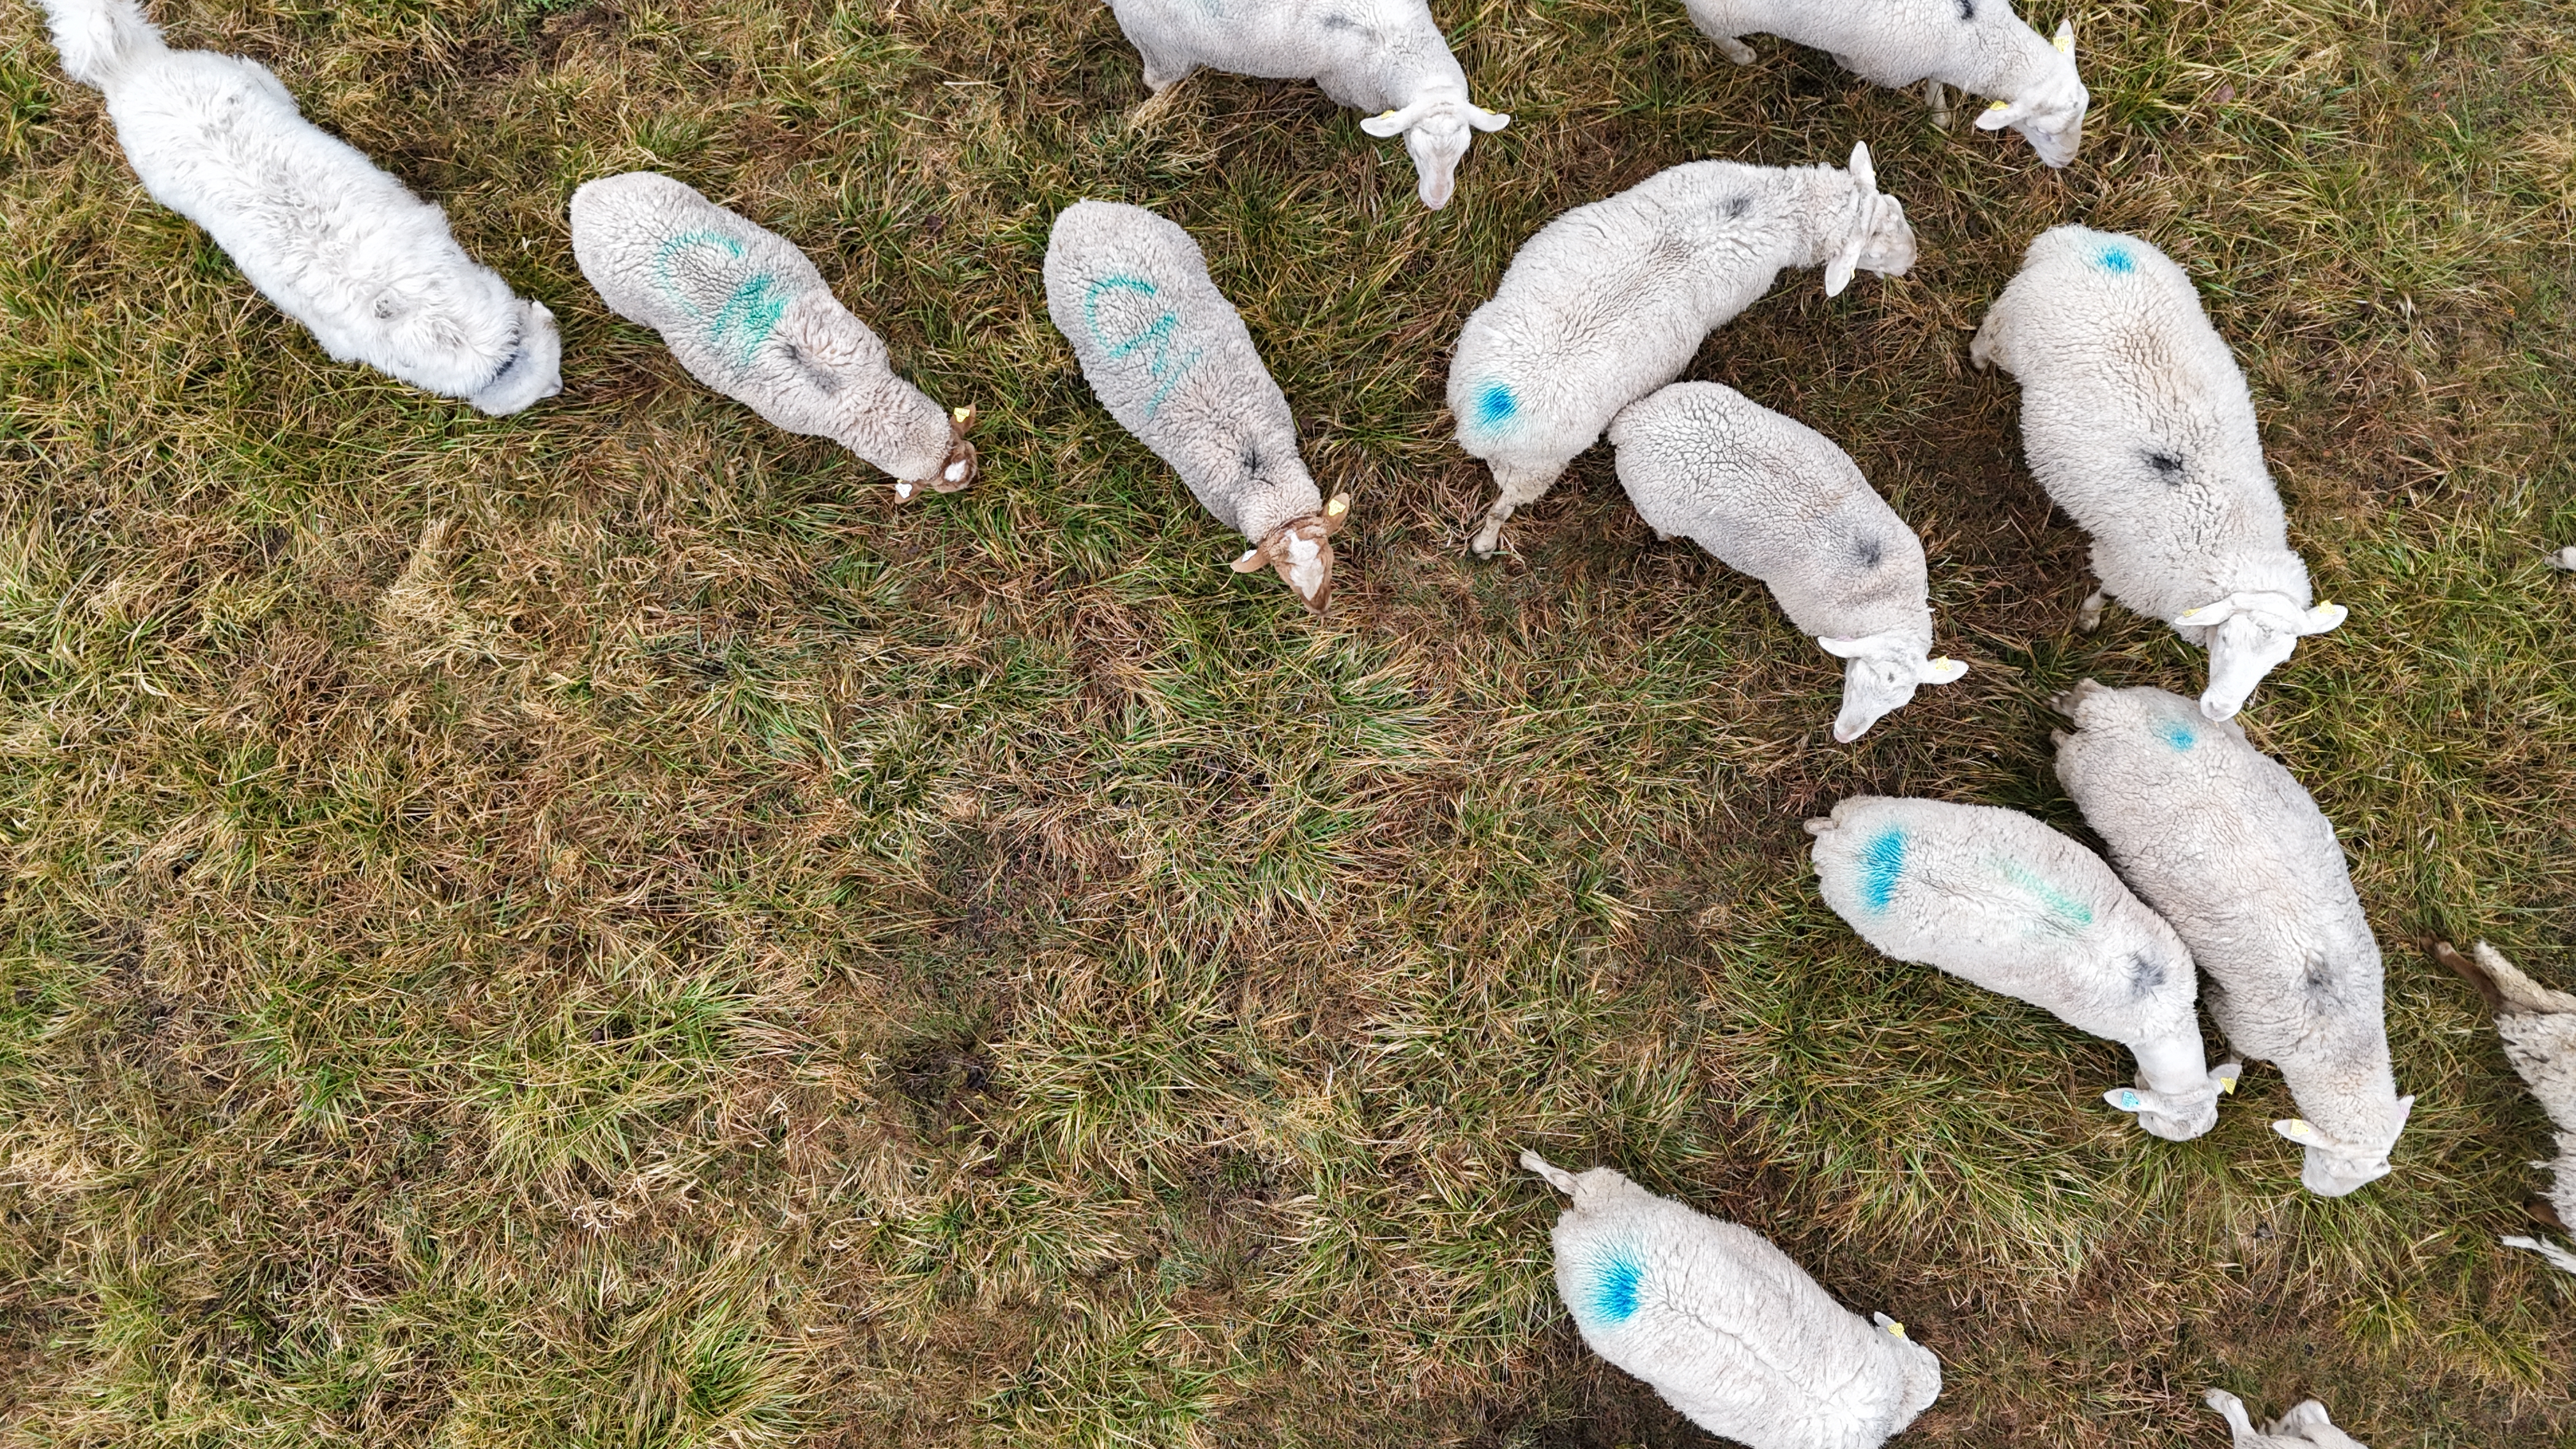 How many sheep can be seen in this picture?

12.